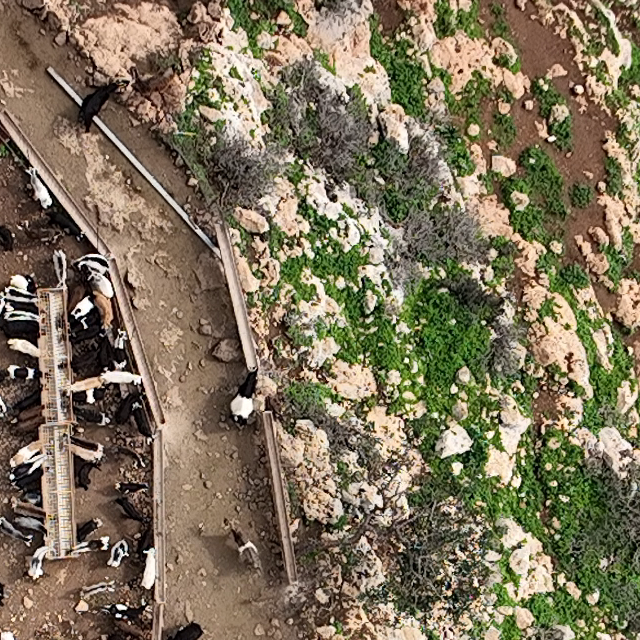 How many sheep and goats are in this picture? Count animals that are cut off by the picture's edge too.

62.